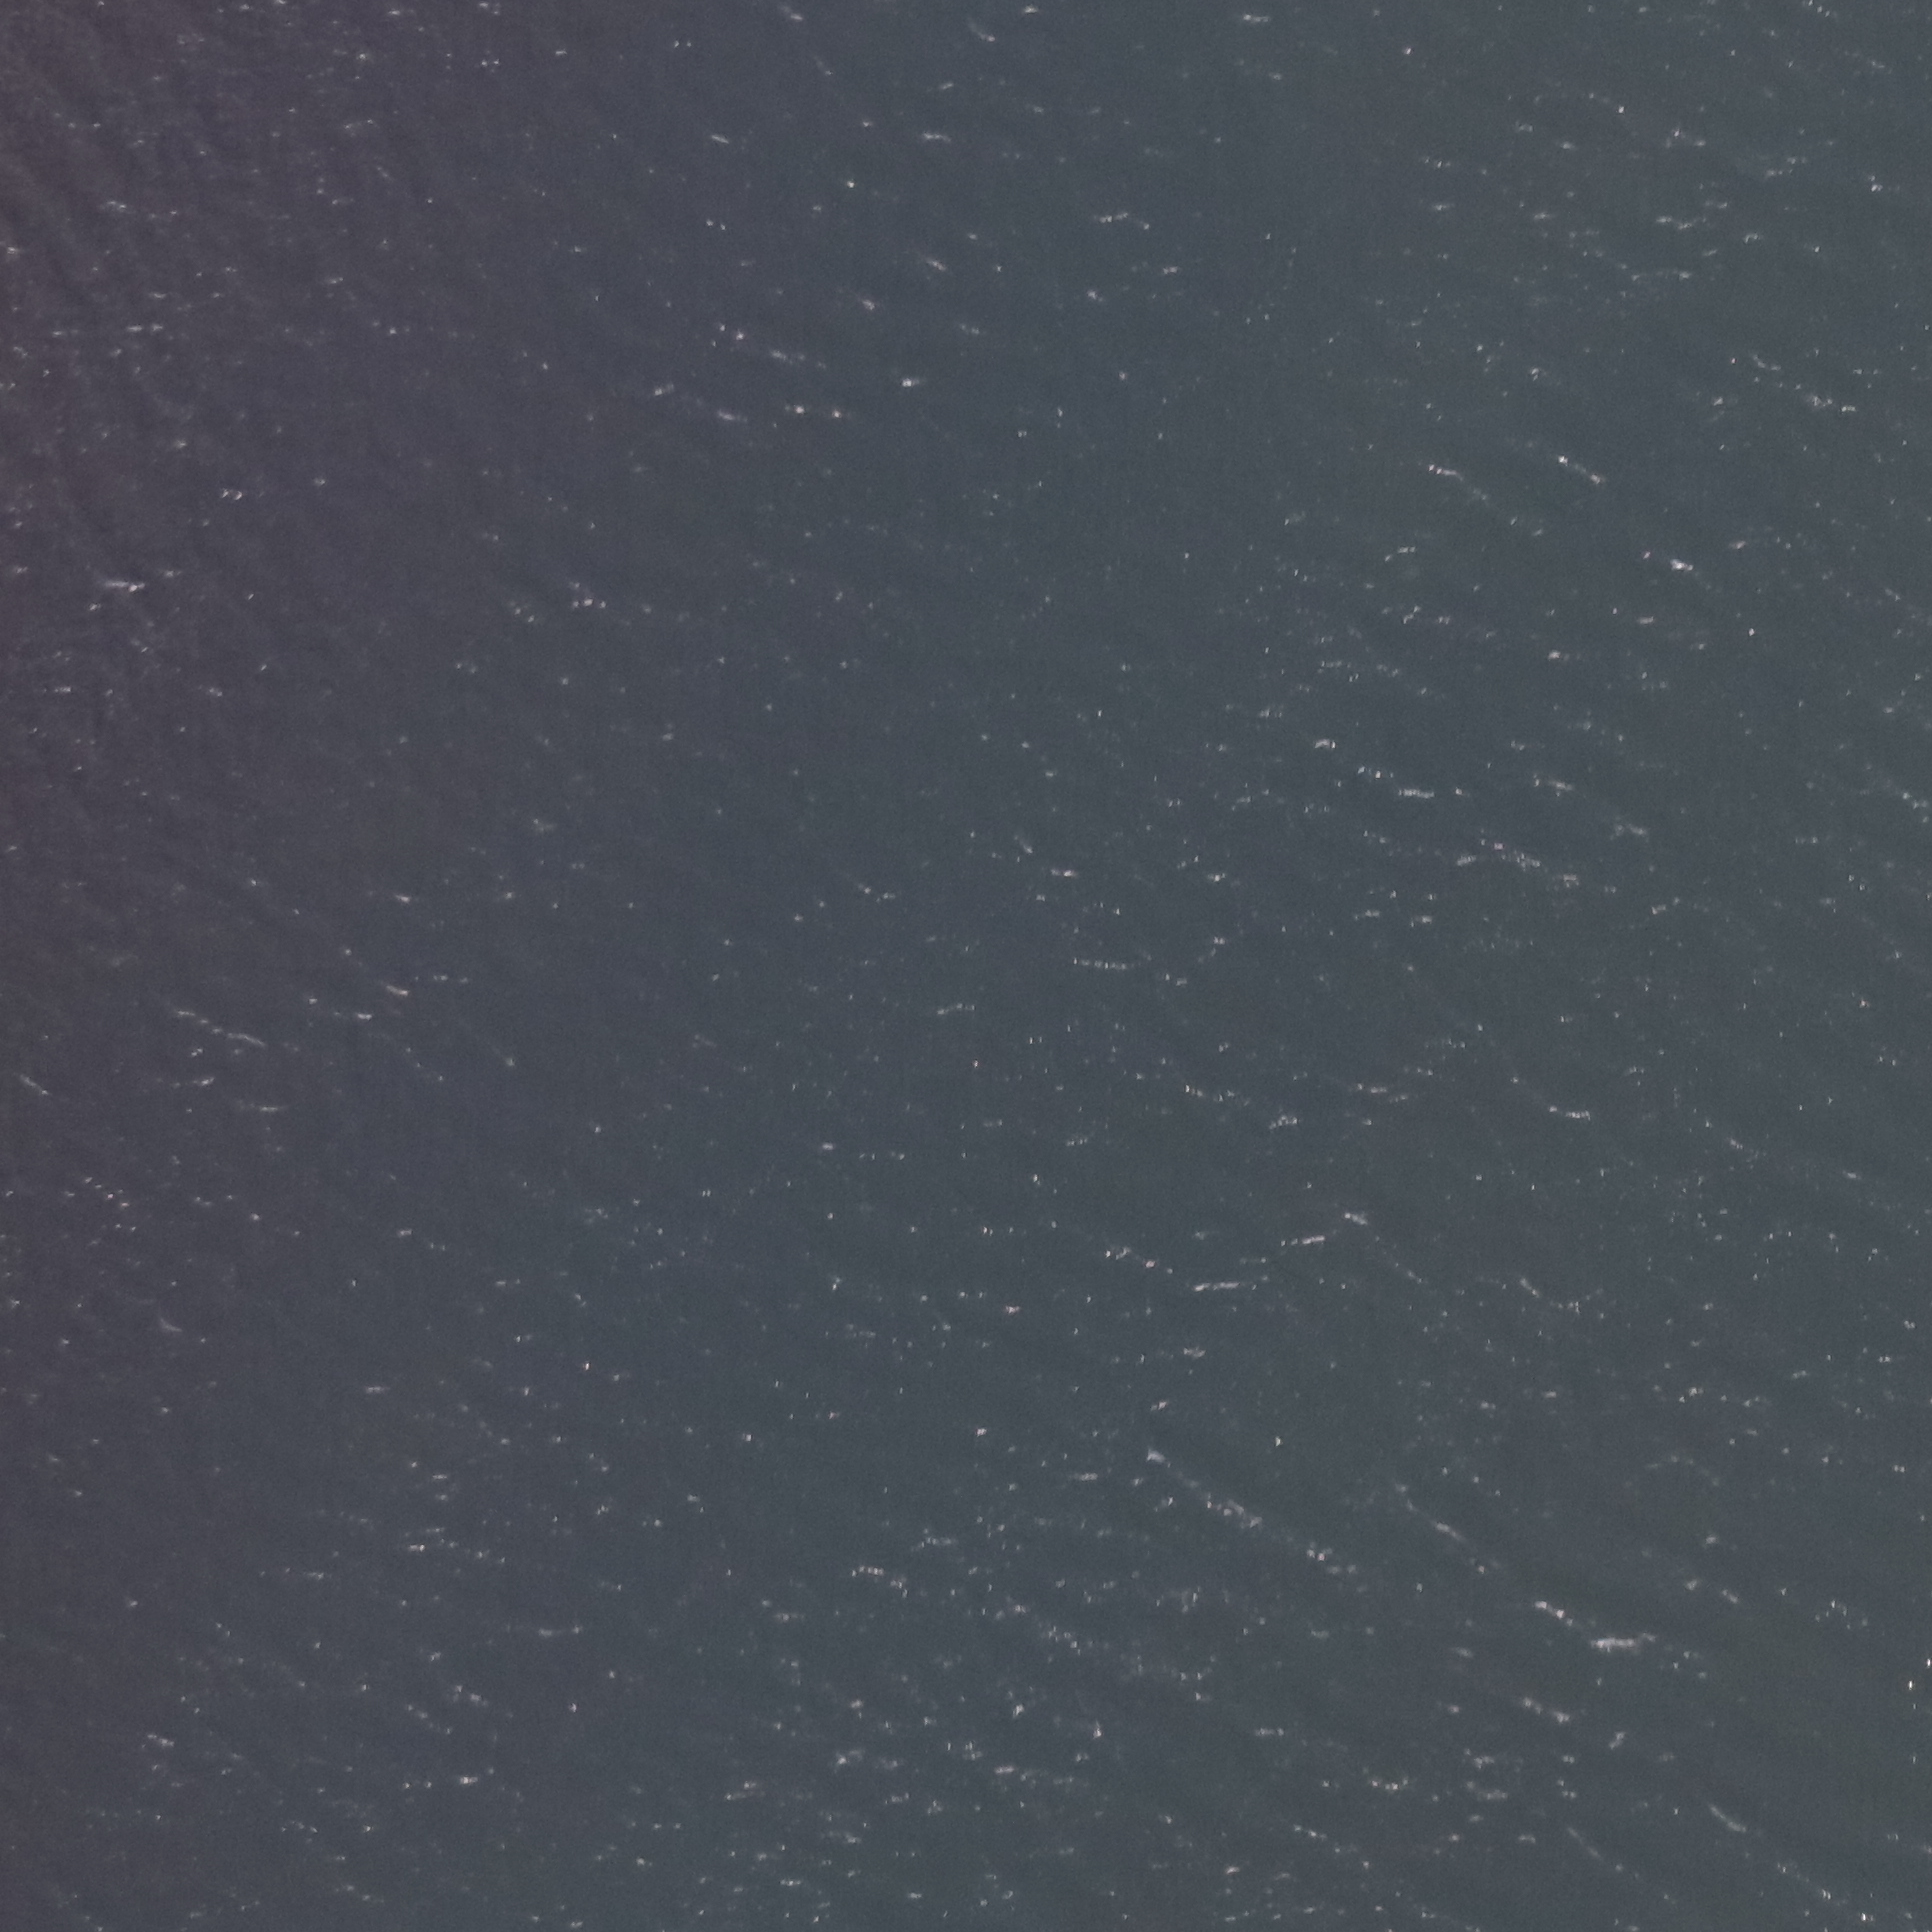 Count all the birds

0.